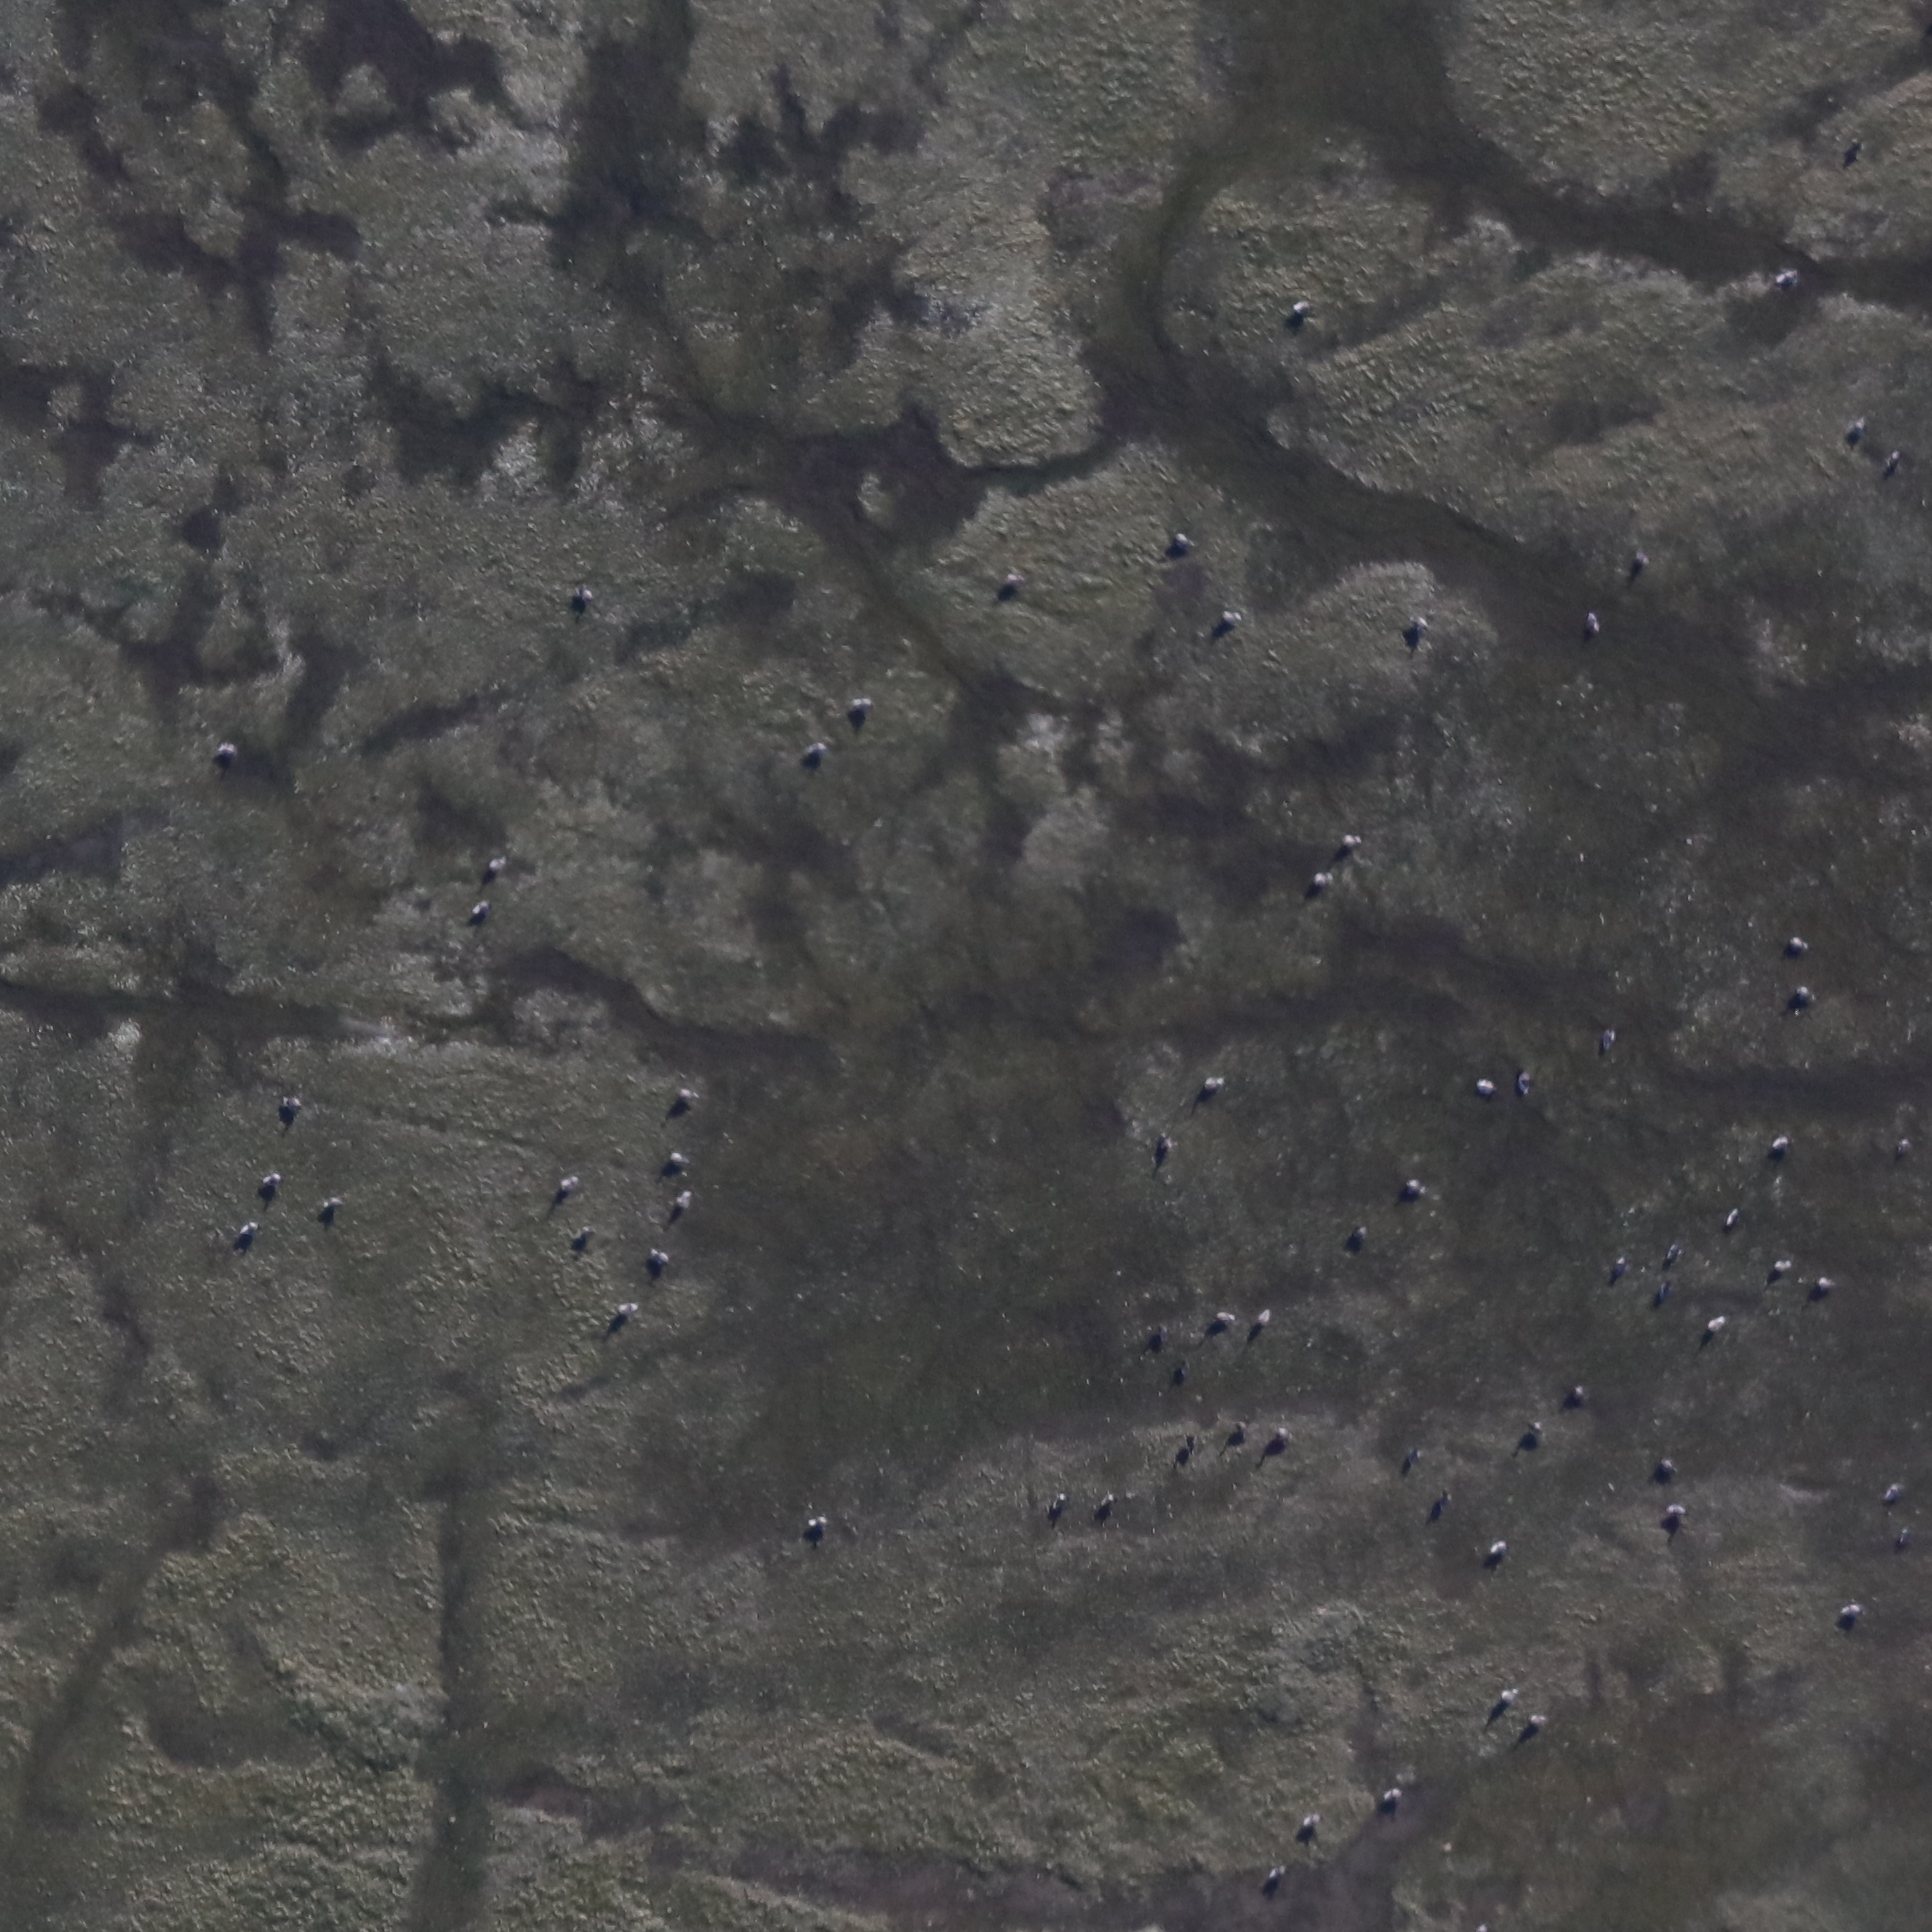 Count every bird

73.